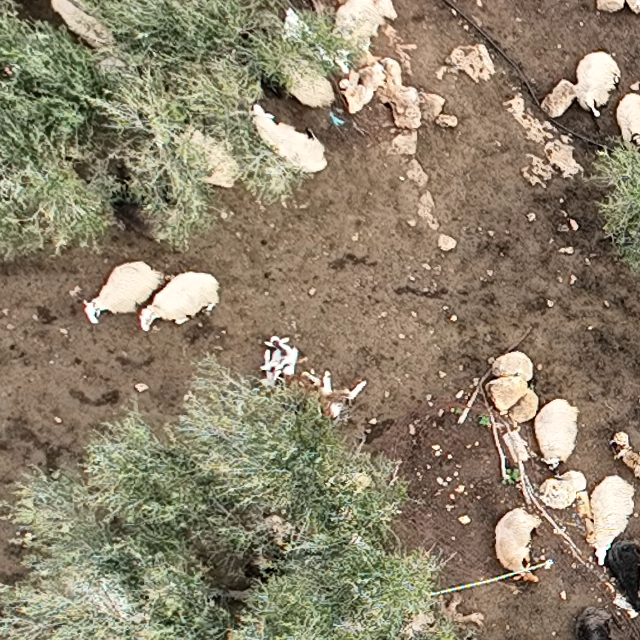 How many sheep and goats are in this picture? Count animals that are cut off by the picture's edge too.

14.